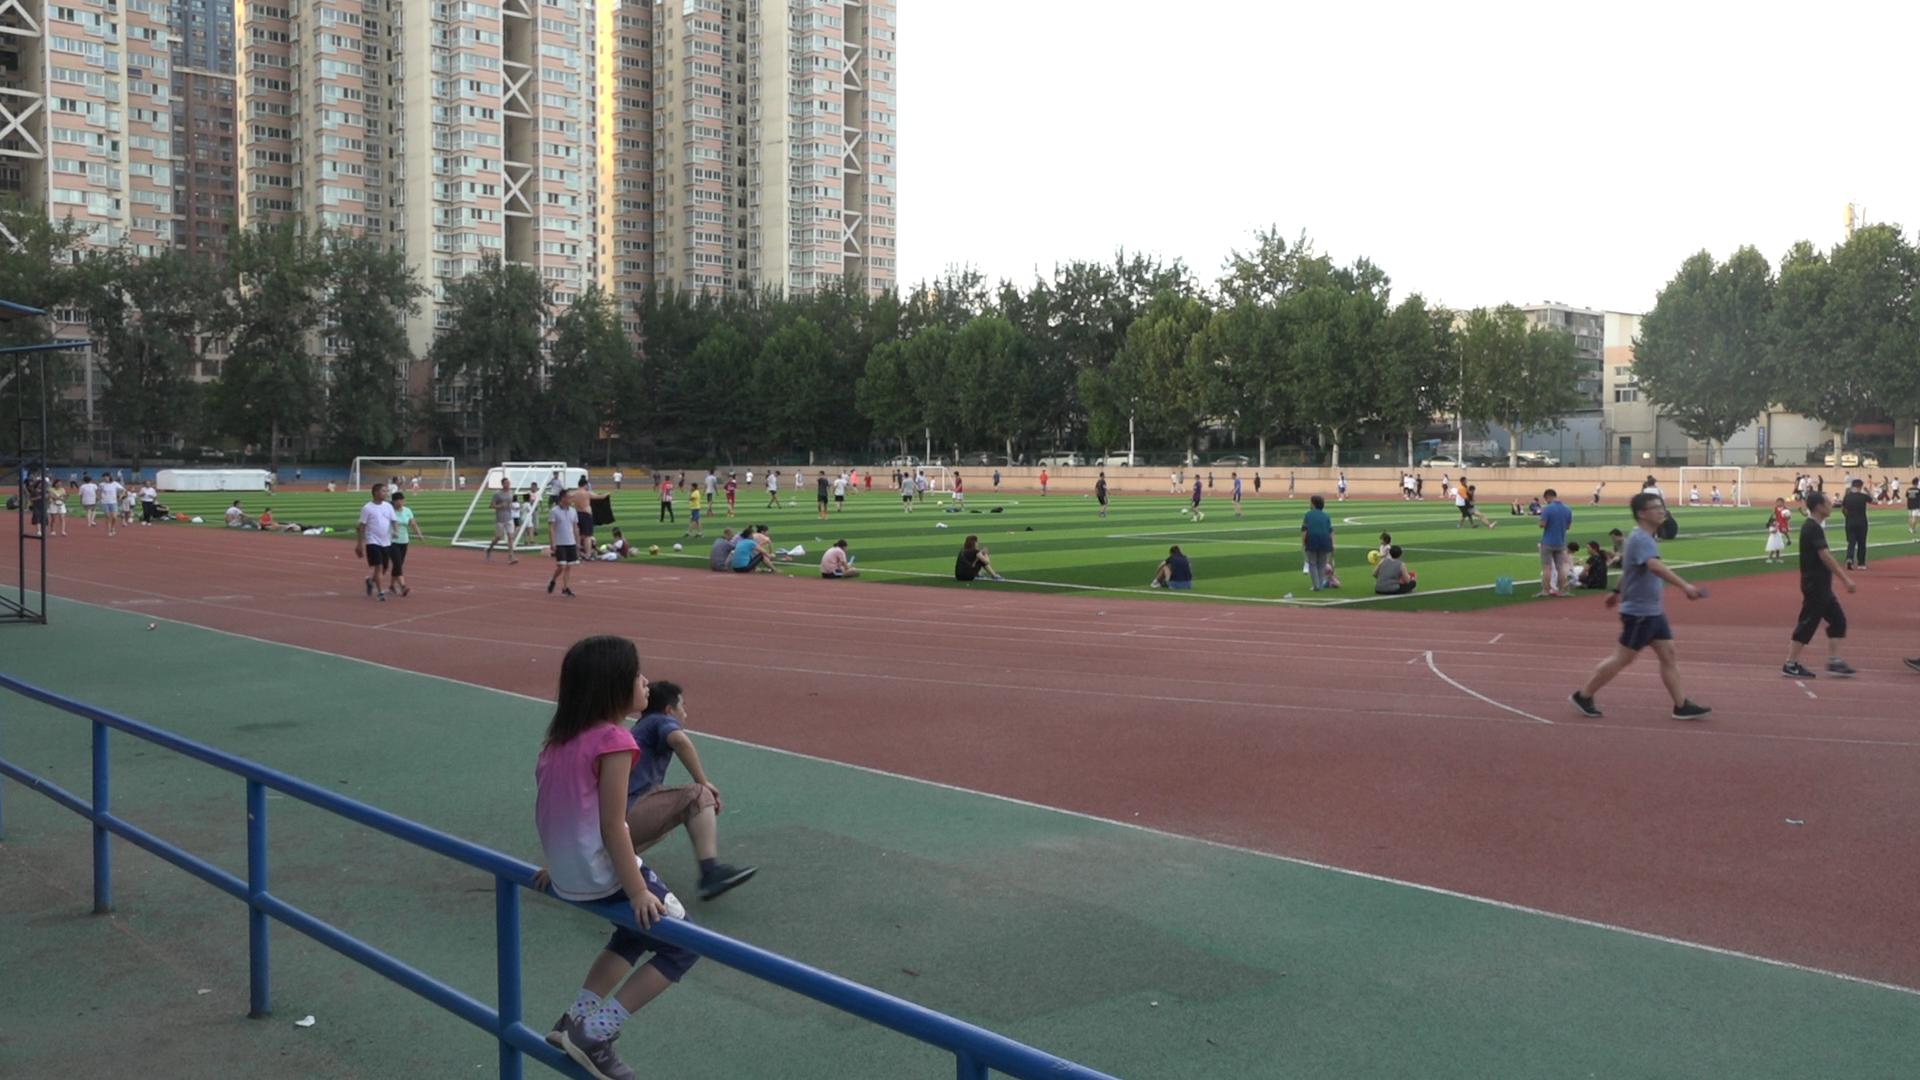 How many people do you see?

105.